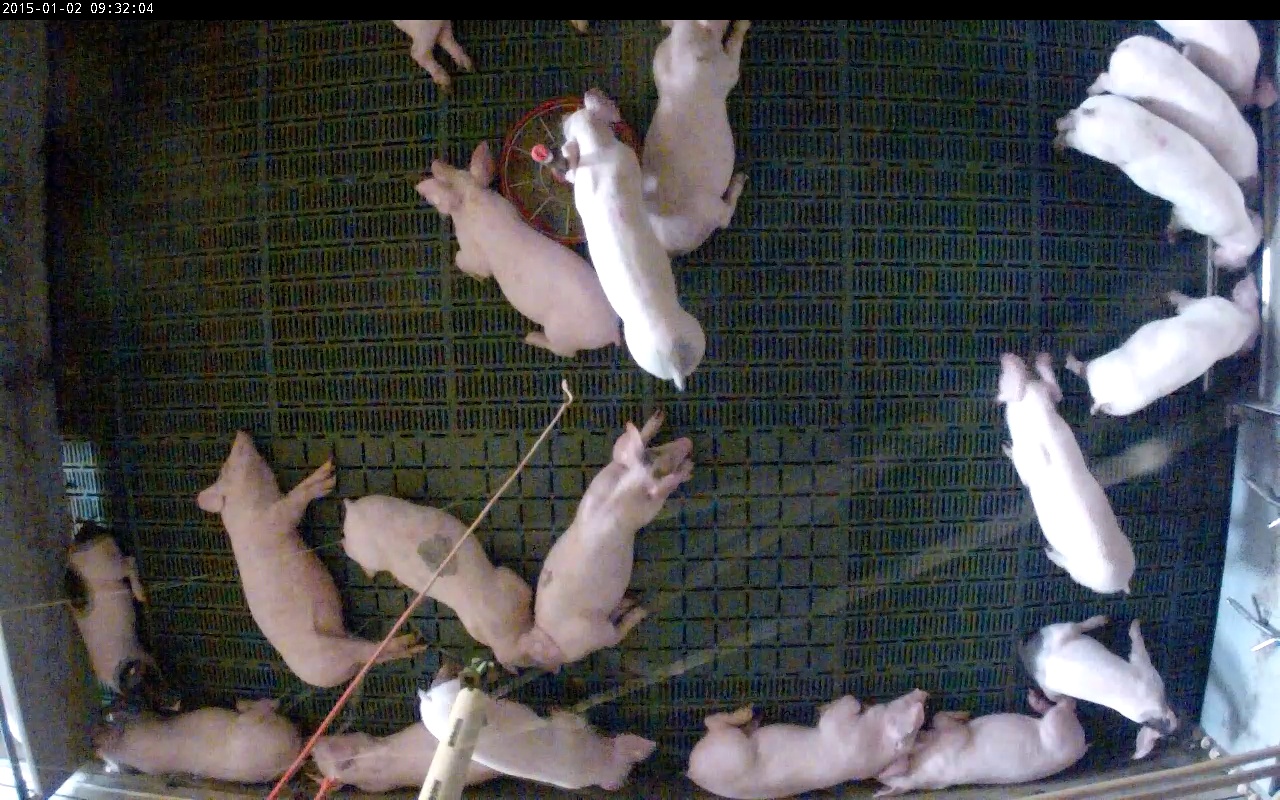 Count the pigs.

19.